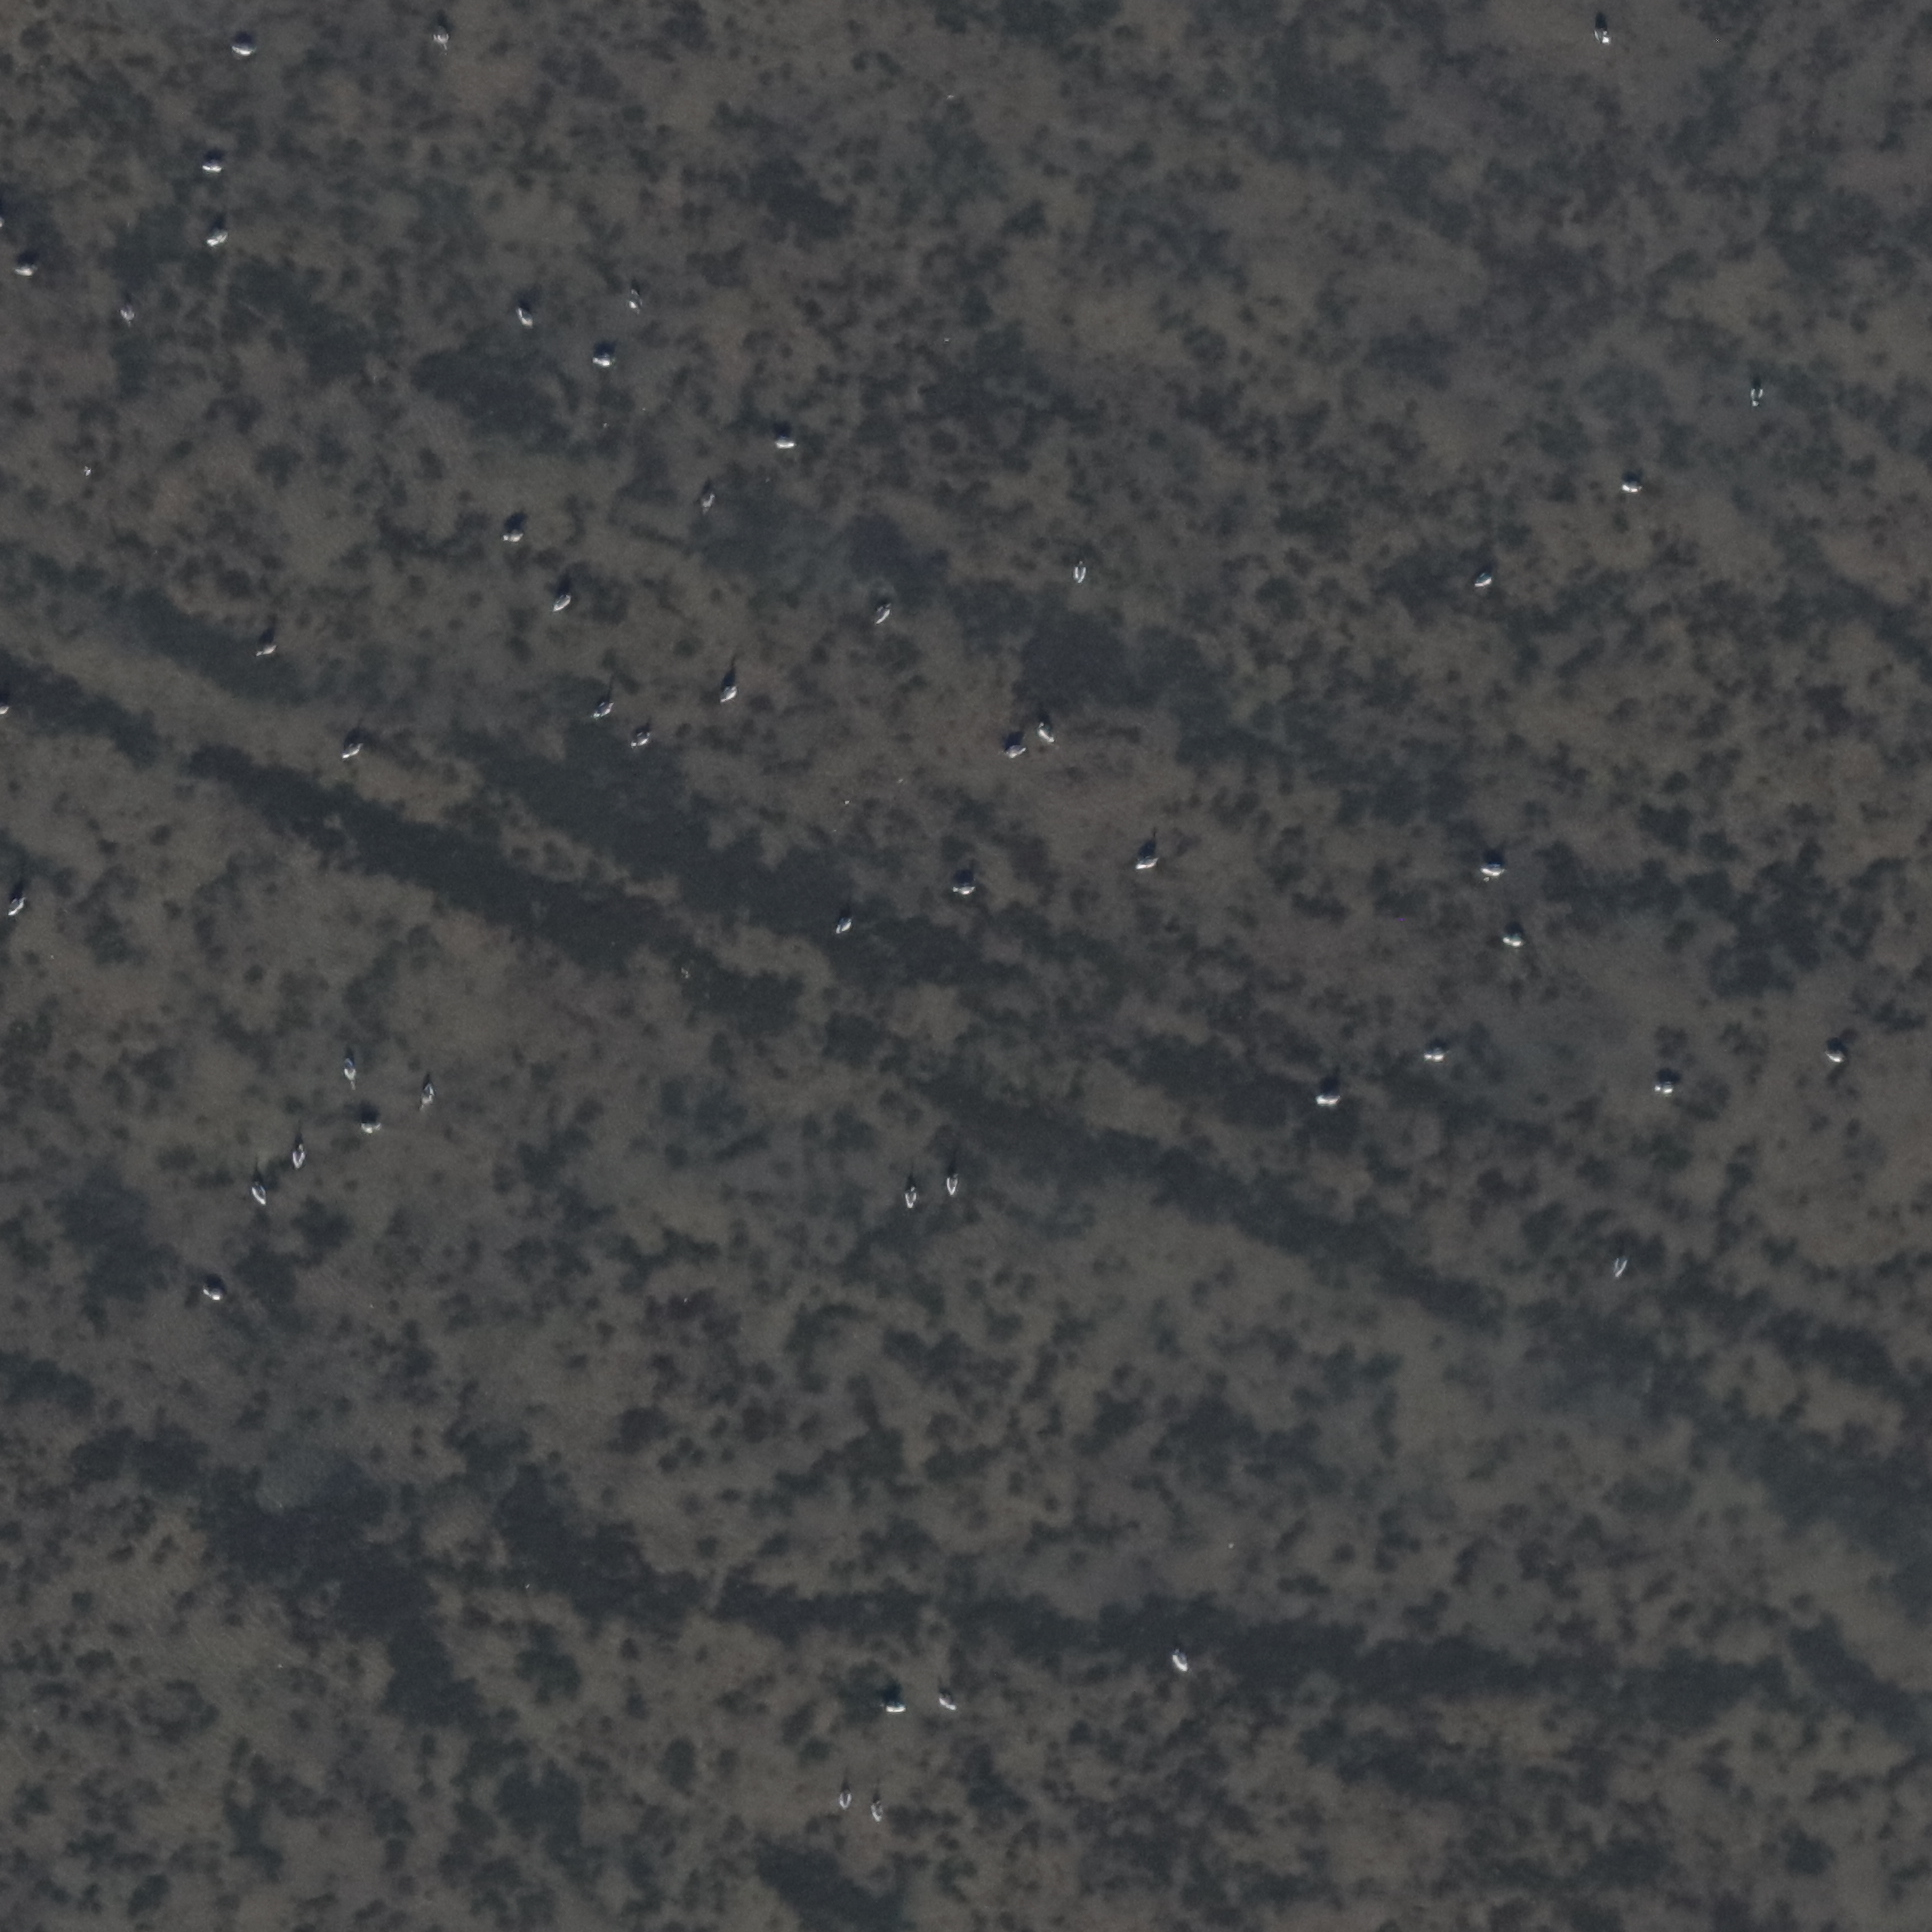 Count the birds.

50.